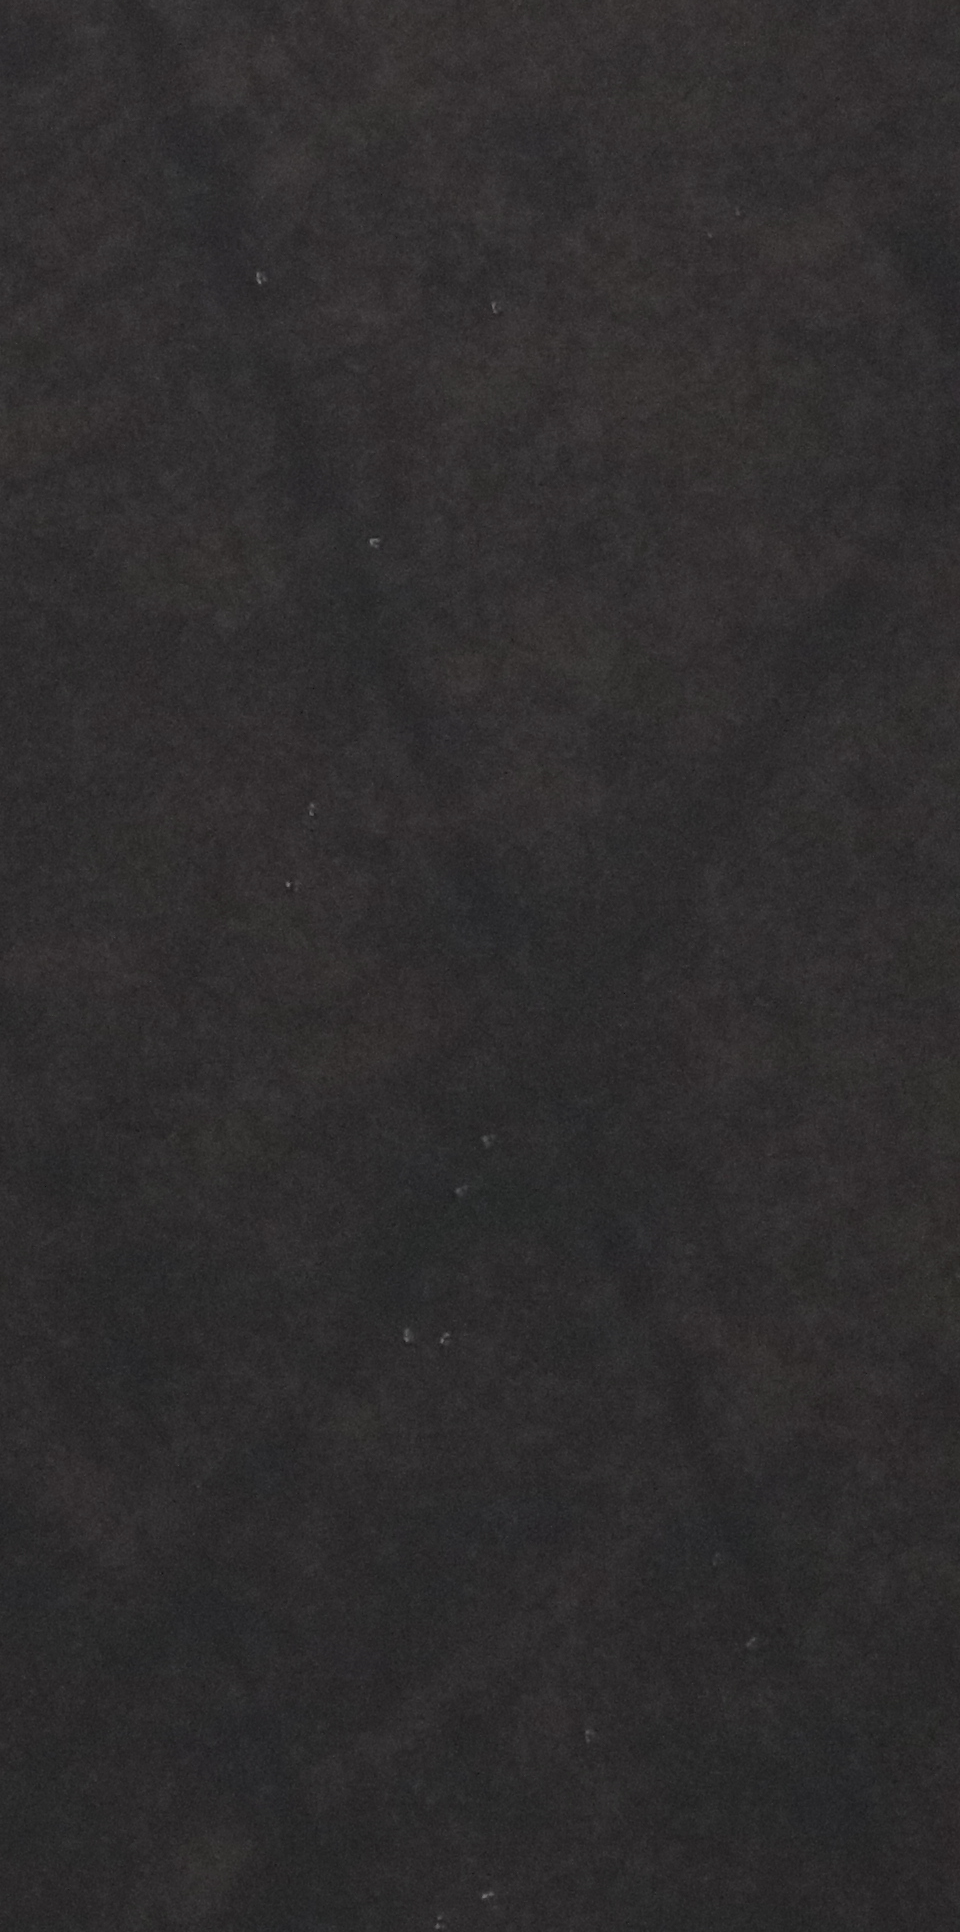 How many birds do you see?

14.